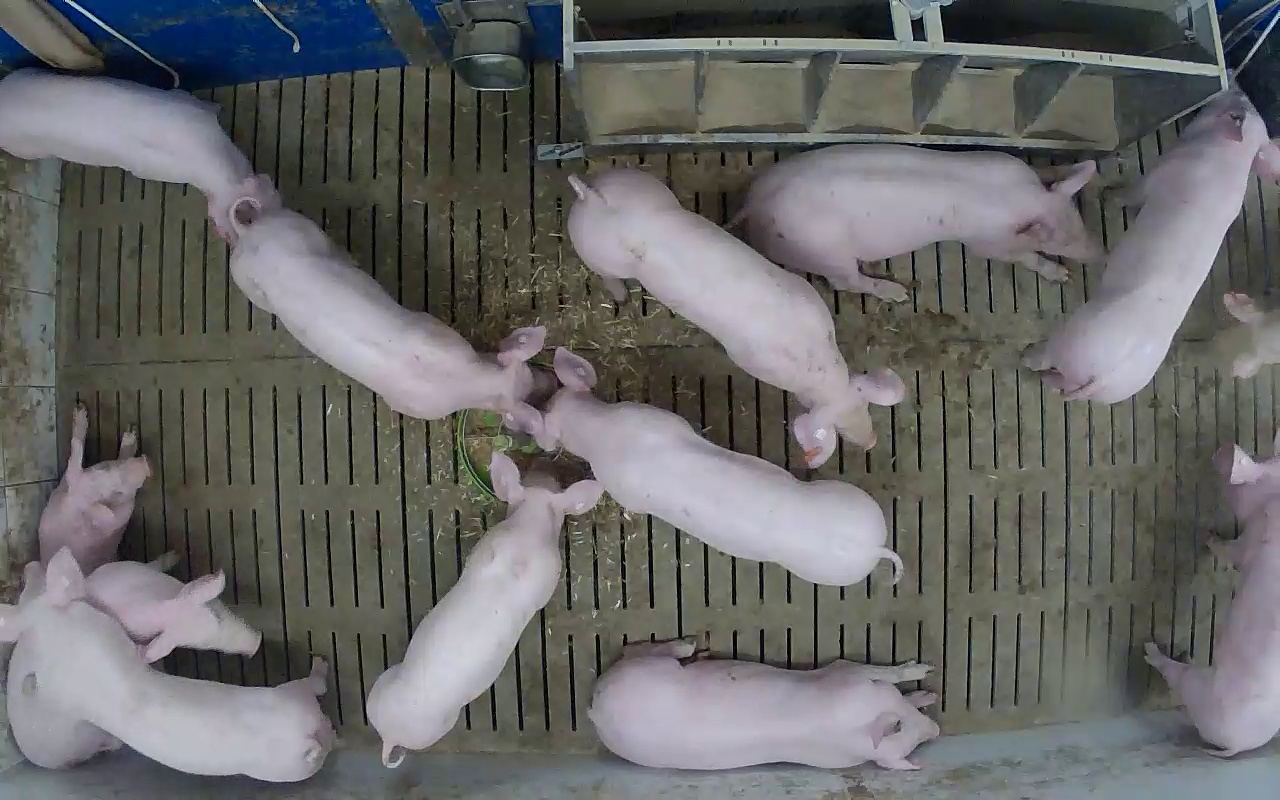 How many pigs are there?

13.